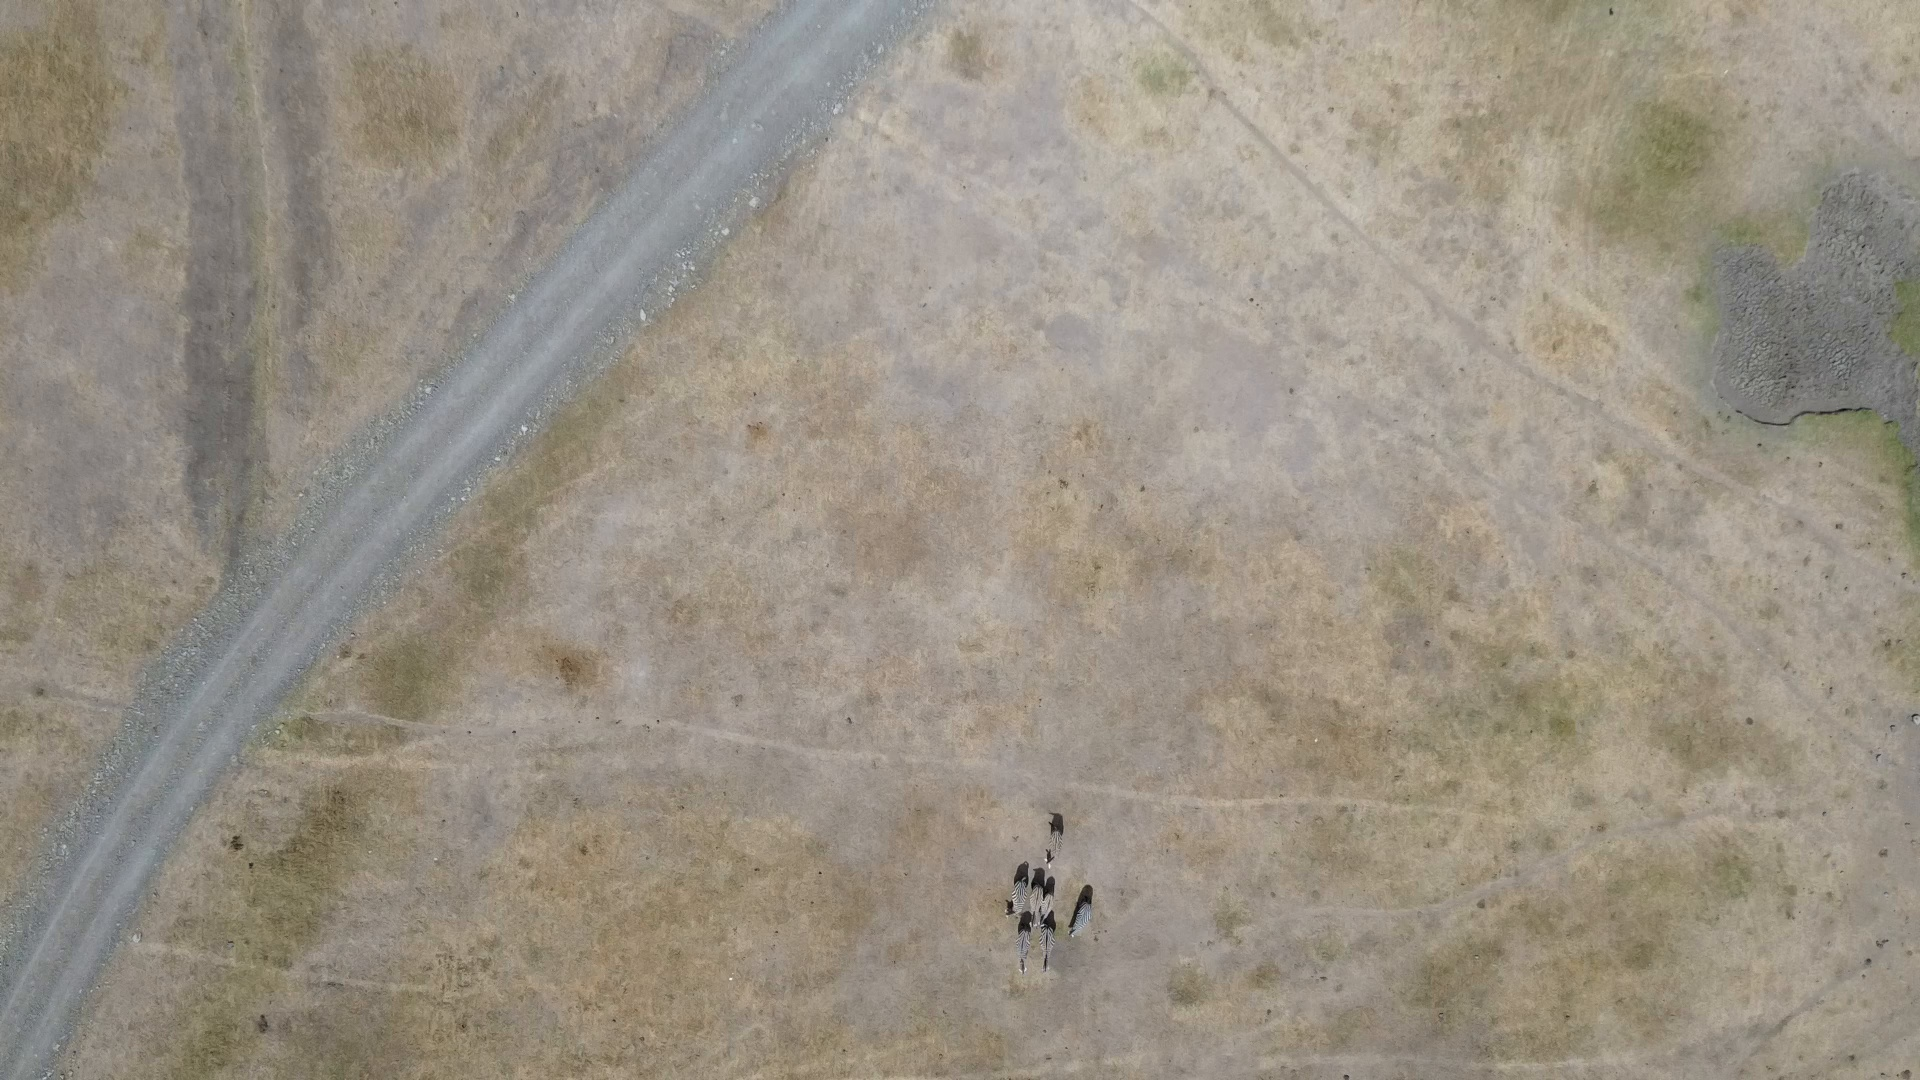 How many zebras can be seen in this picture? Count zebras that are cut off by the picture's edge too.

7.